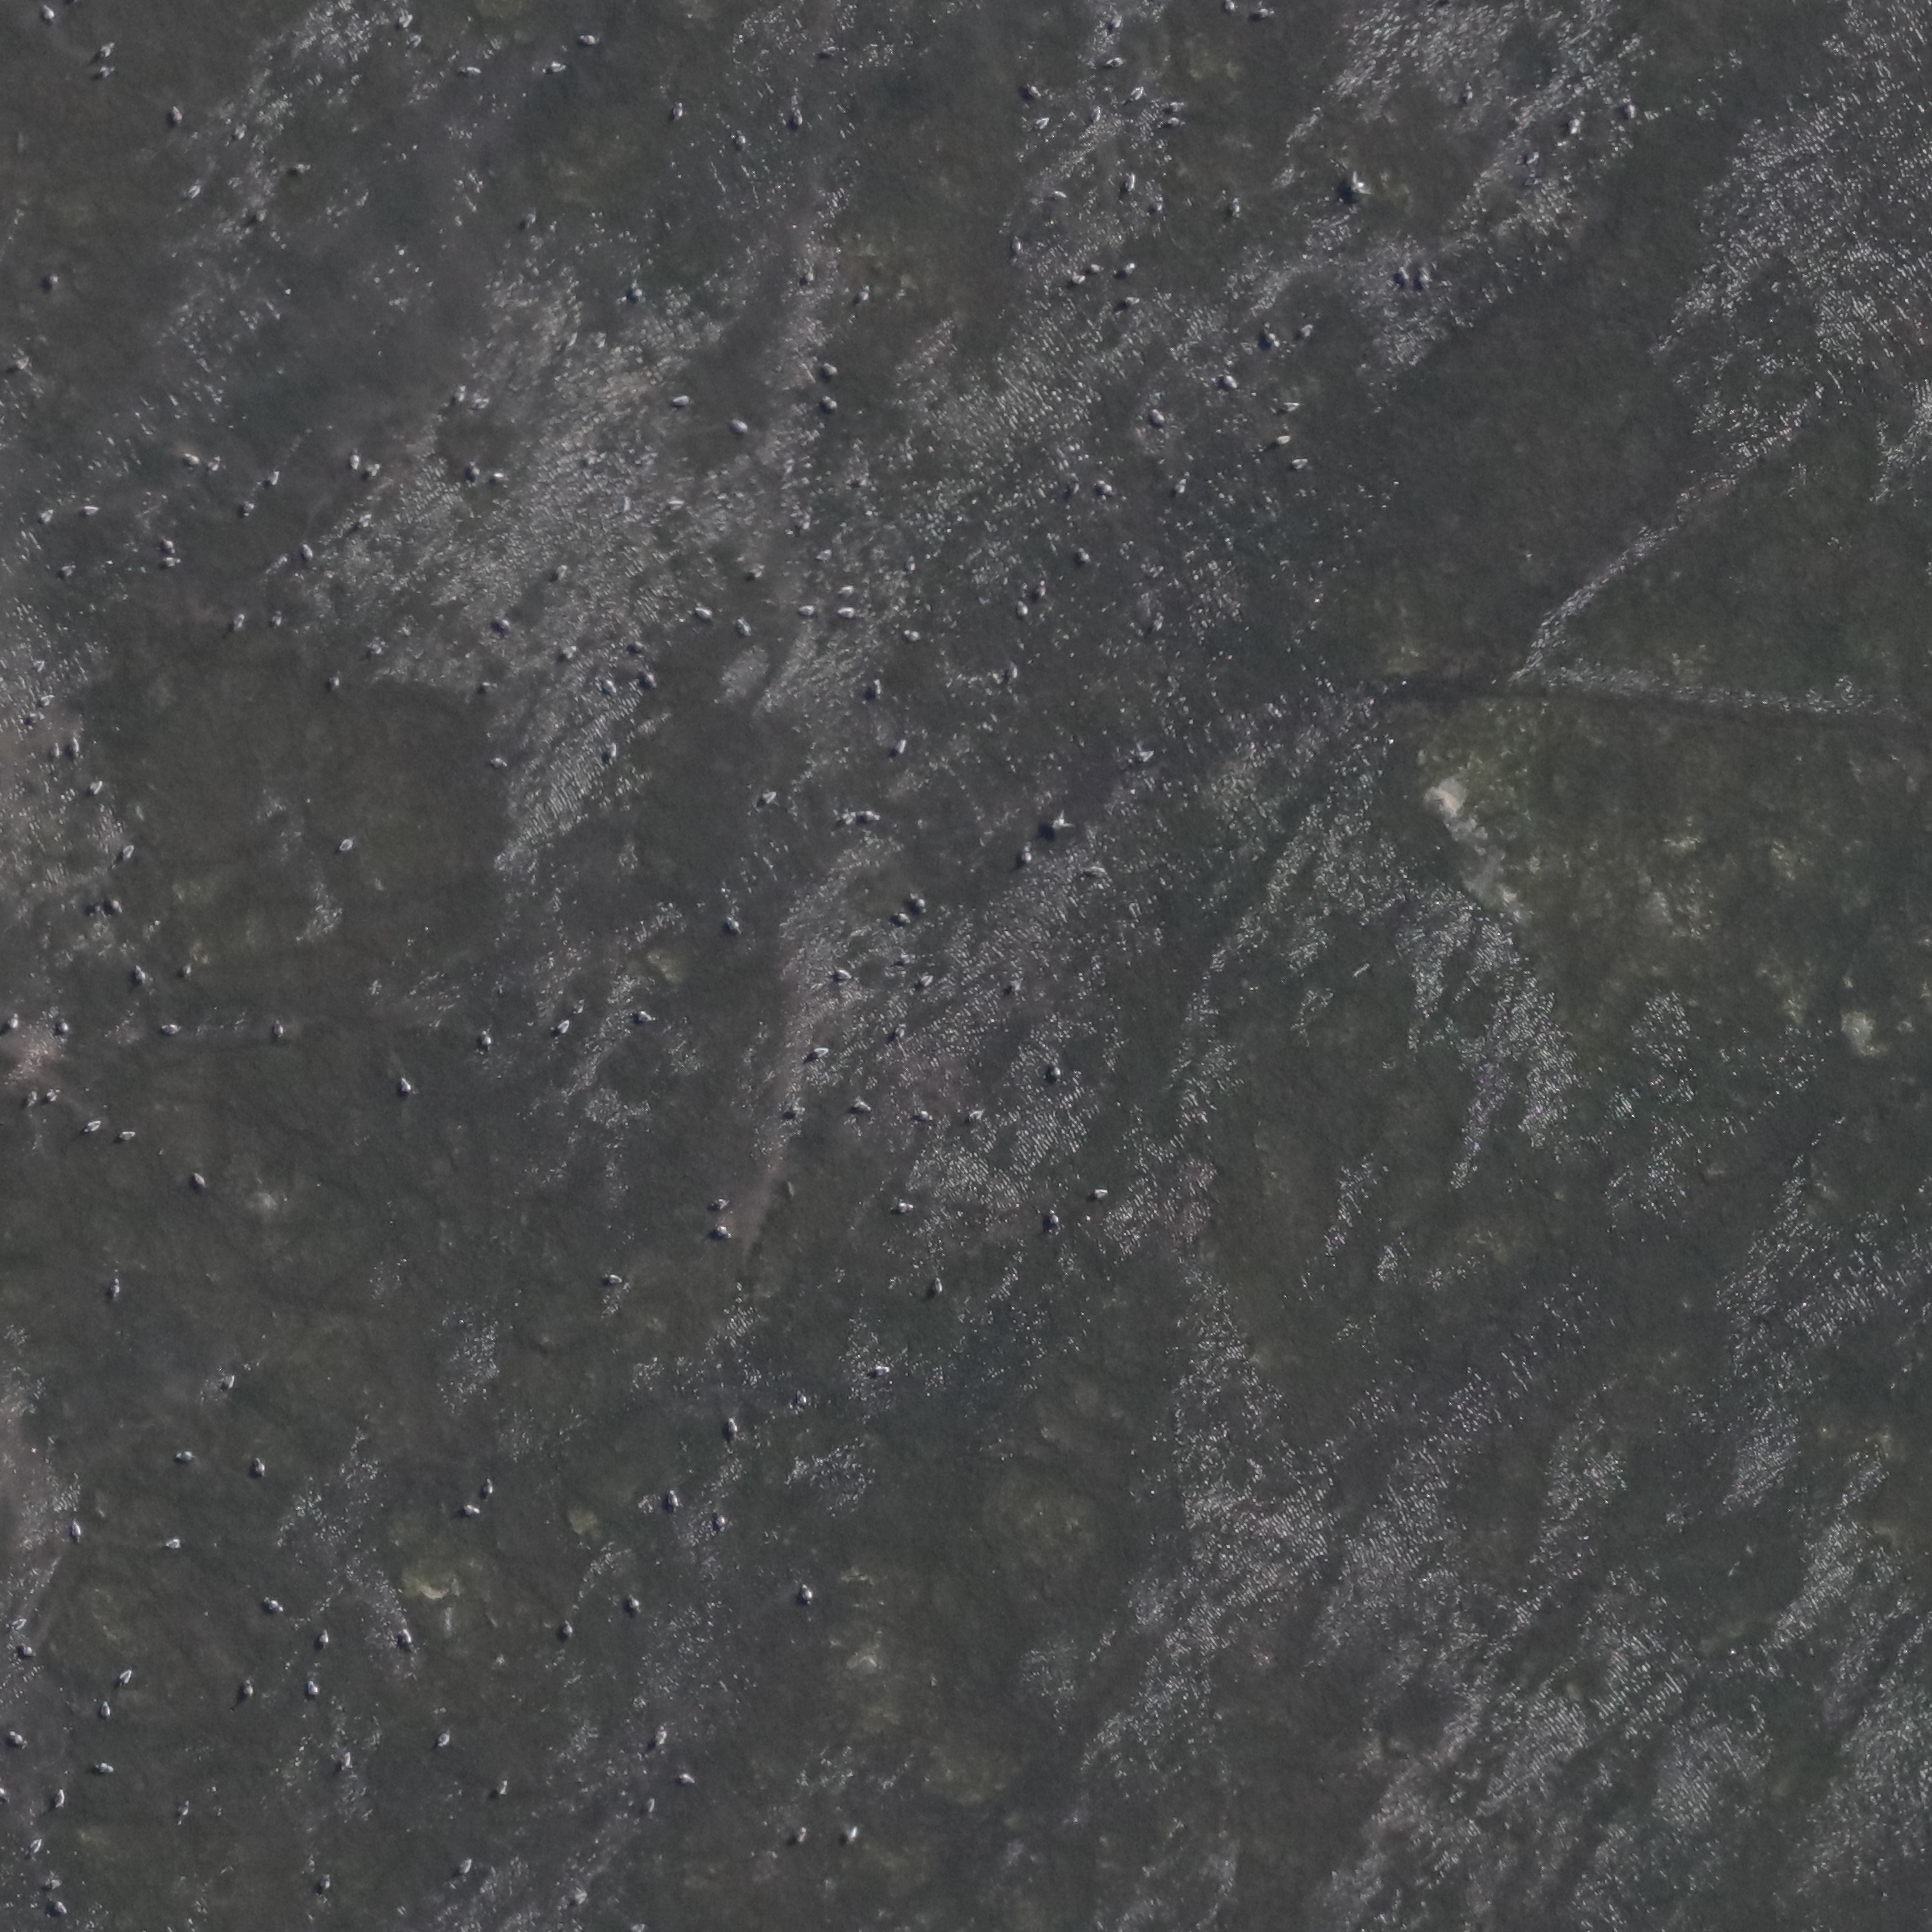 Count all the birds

210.